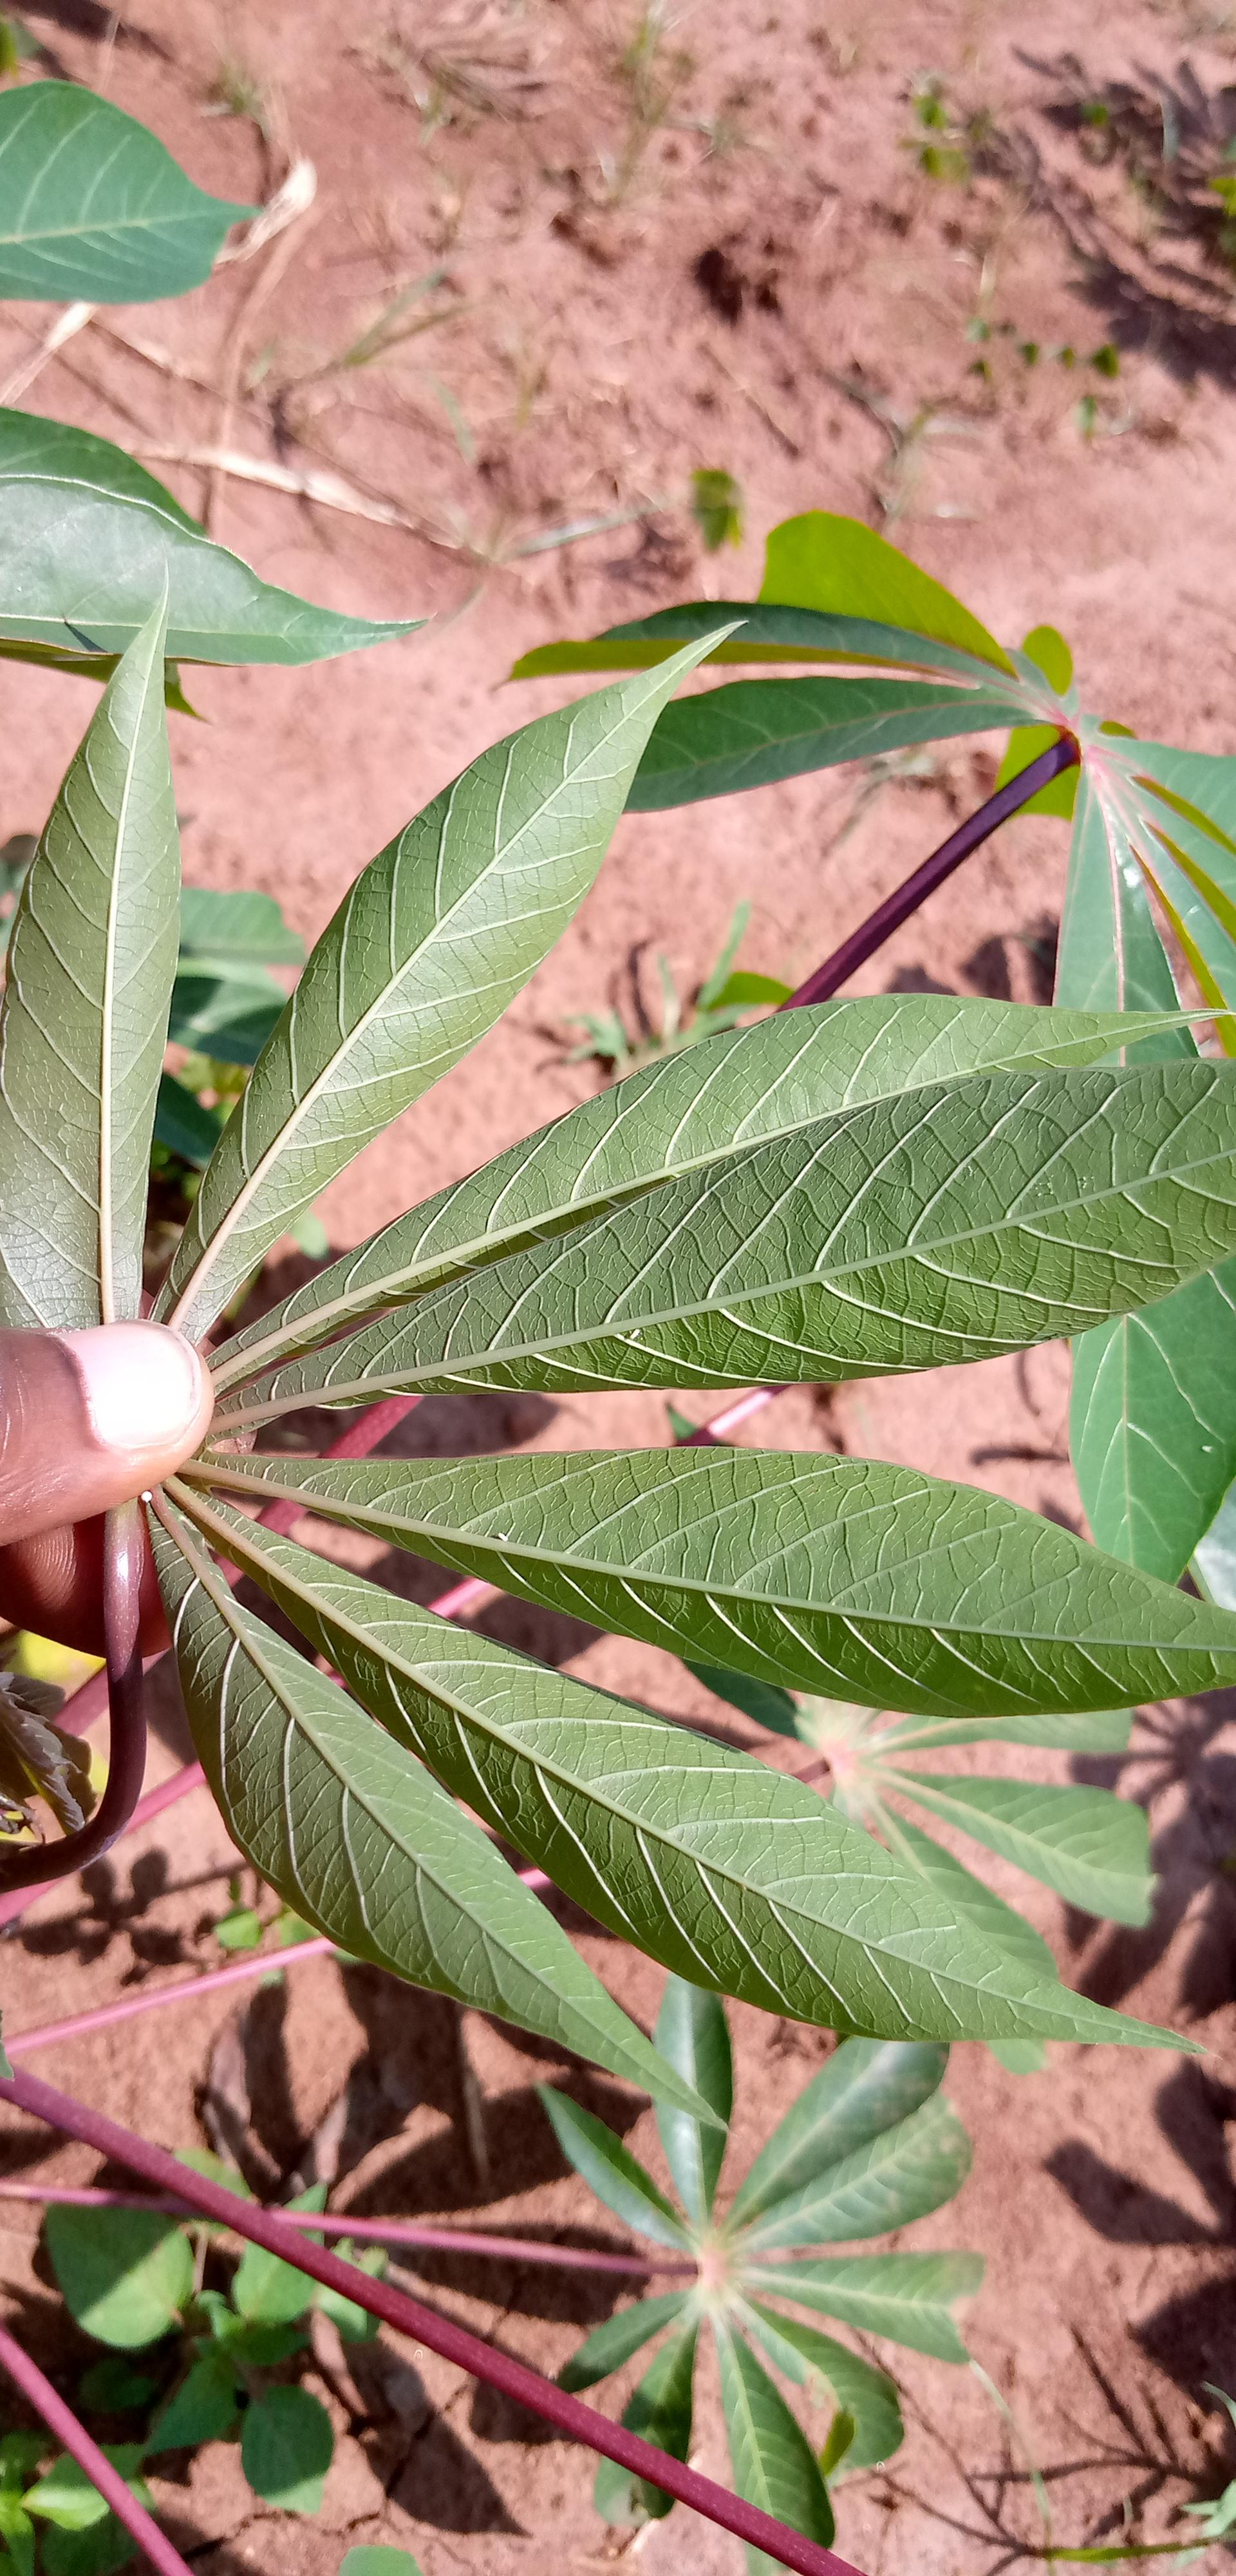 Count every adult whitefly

2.